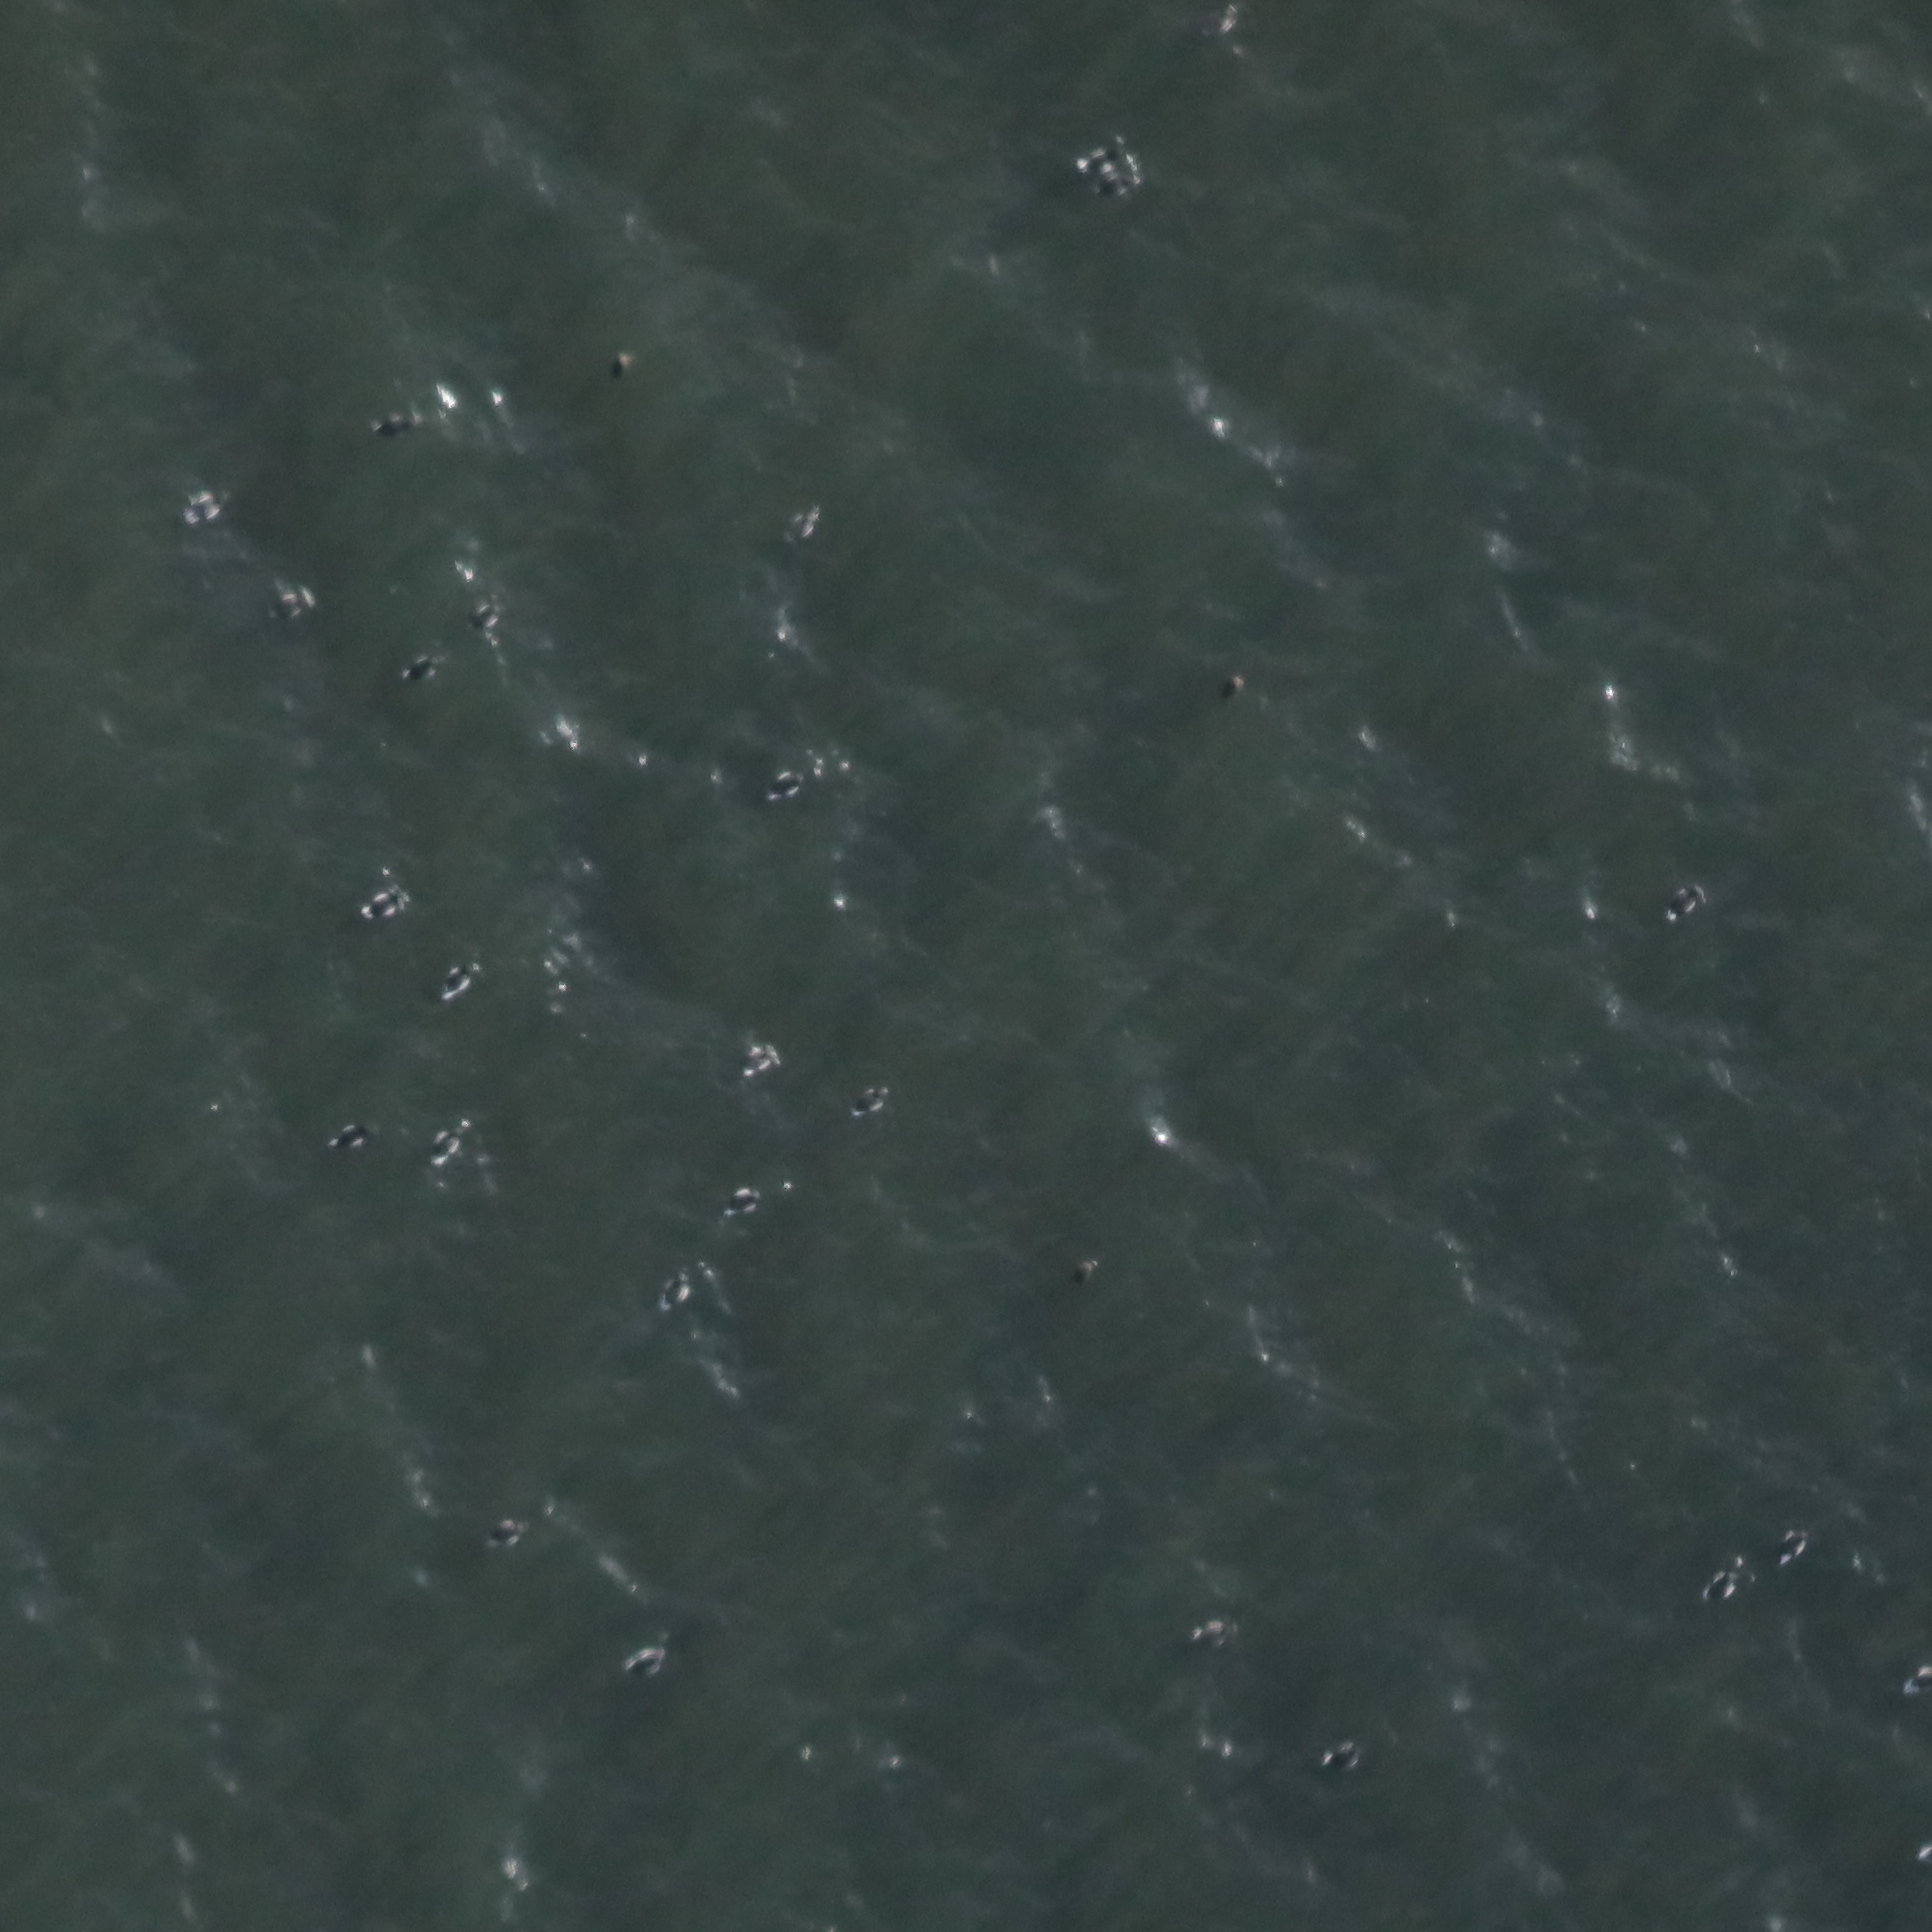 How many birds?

27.